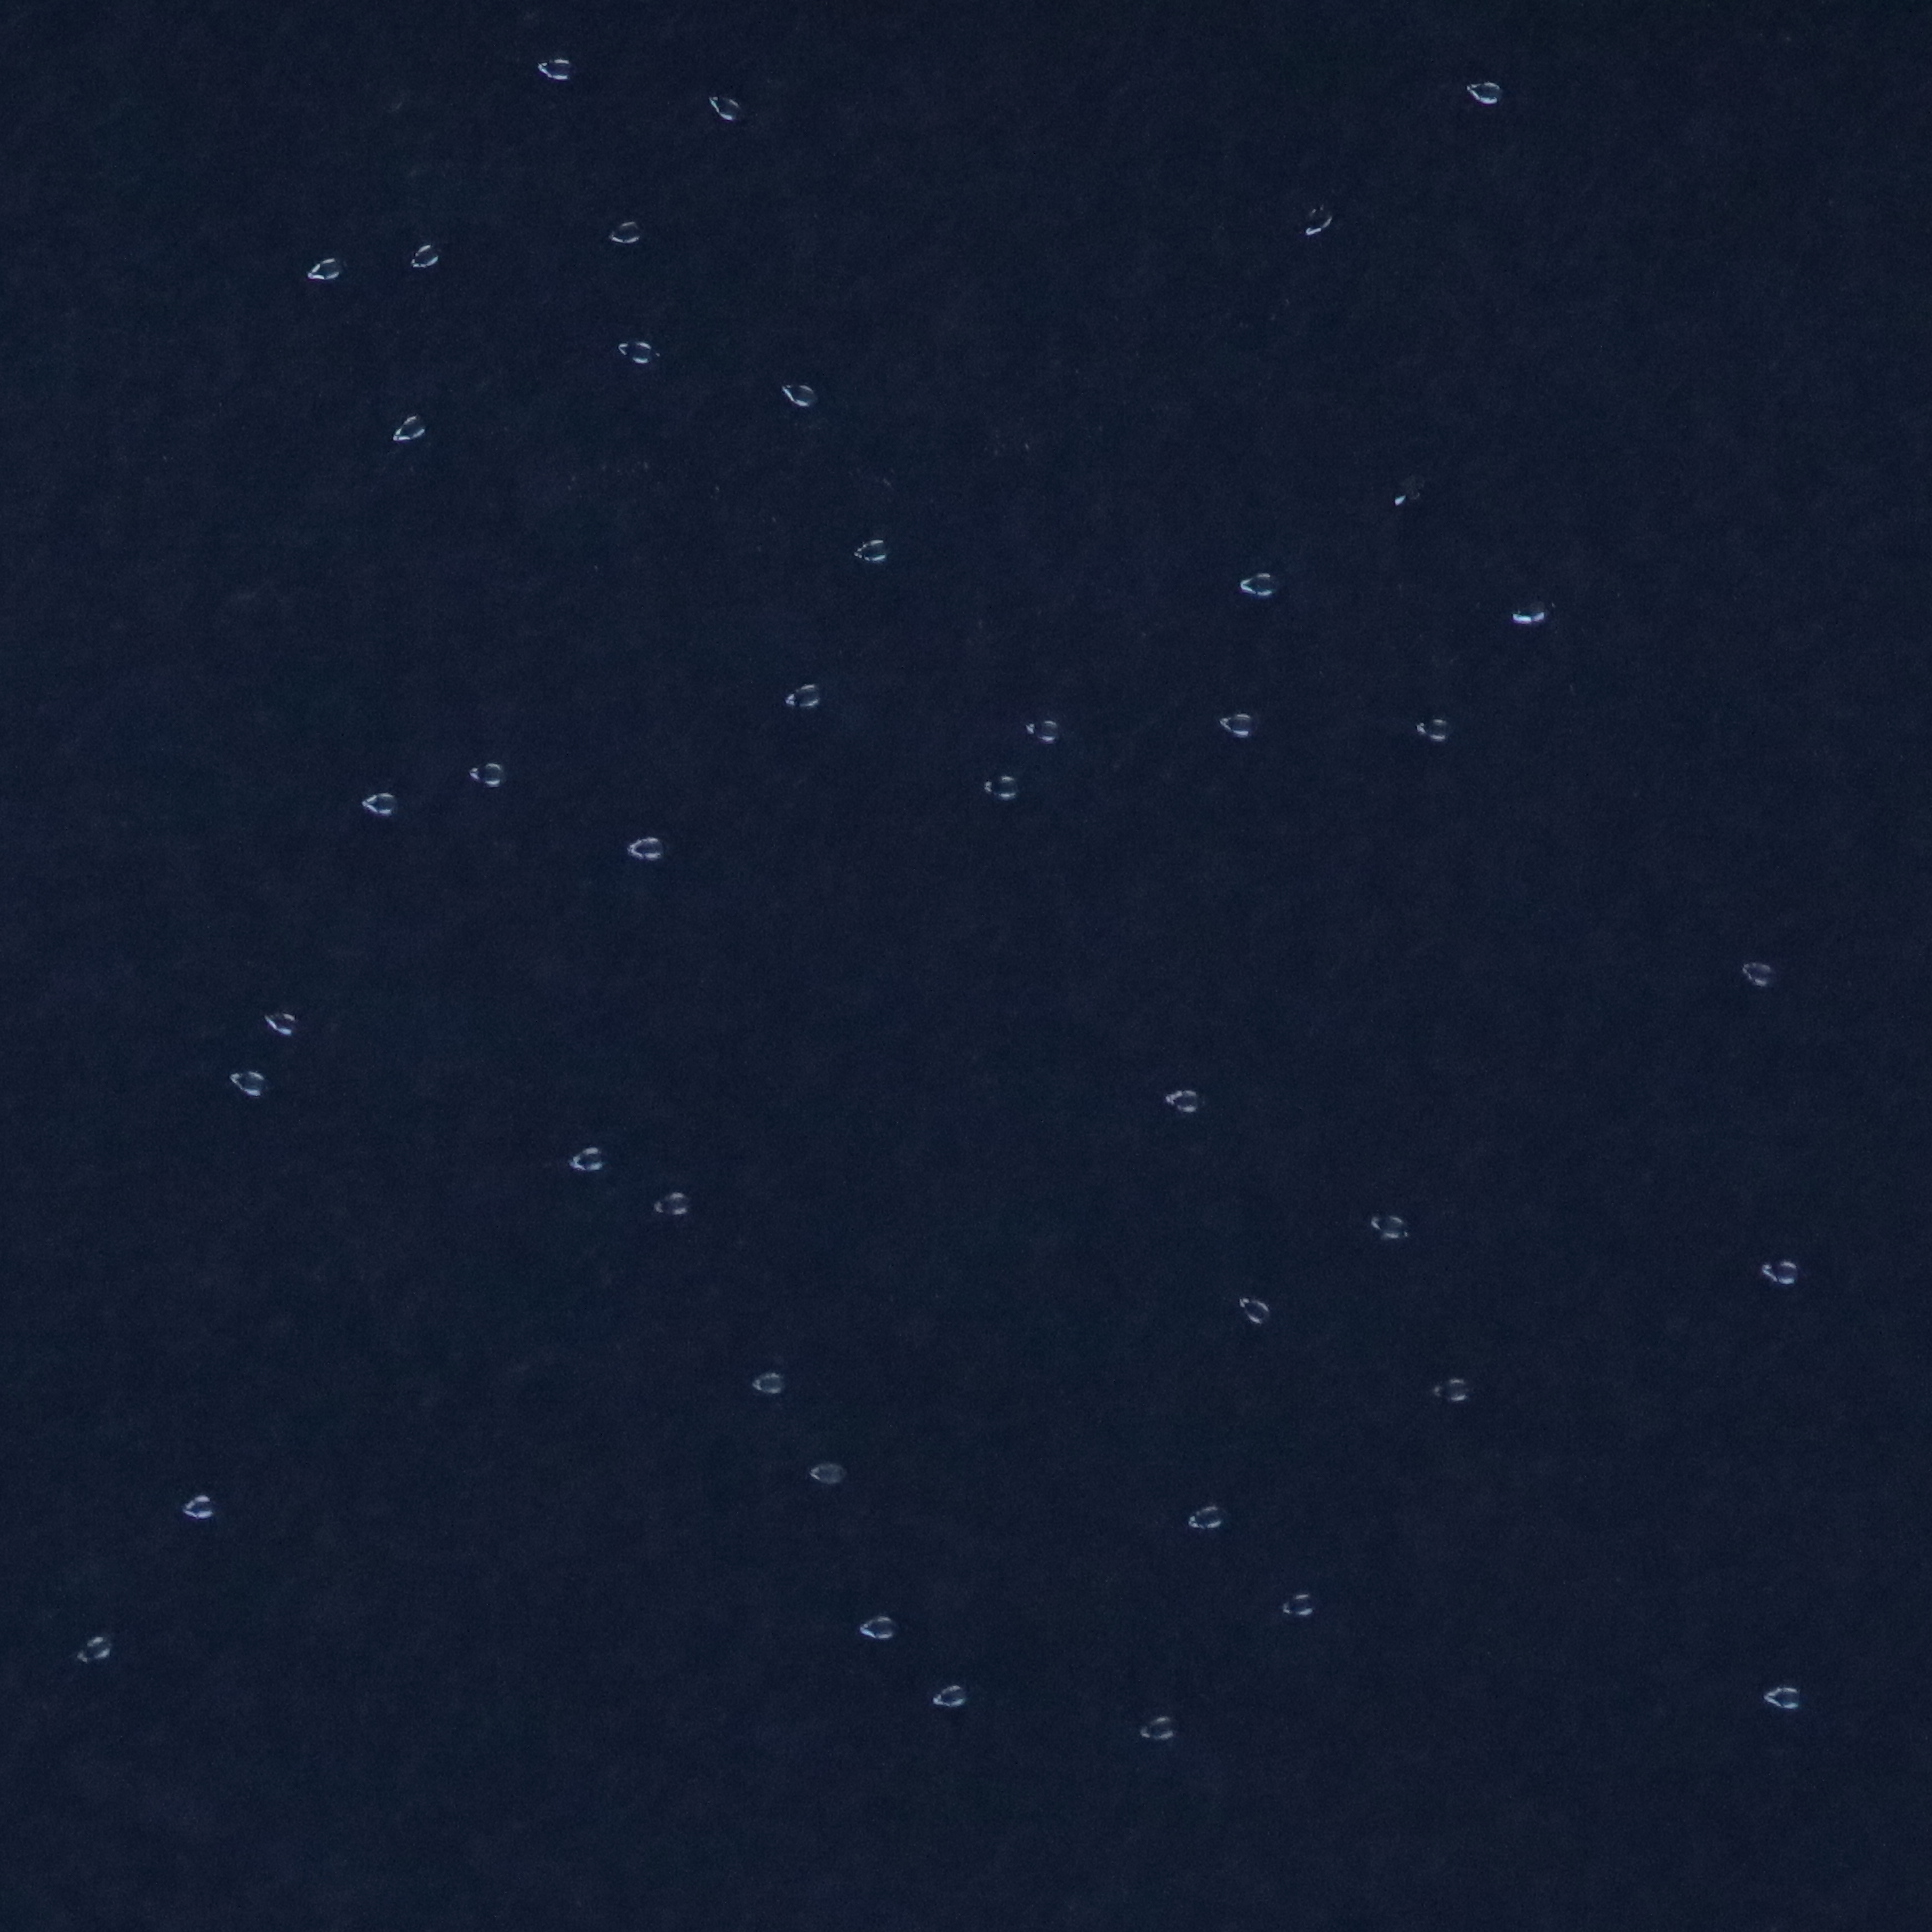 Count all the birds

42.